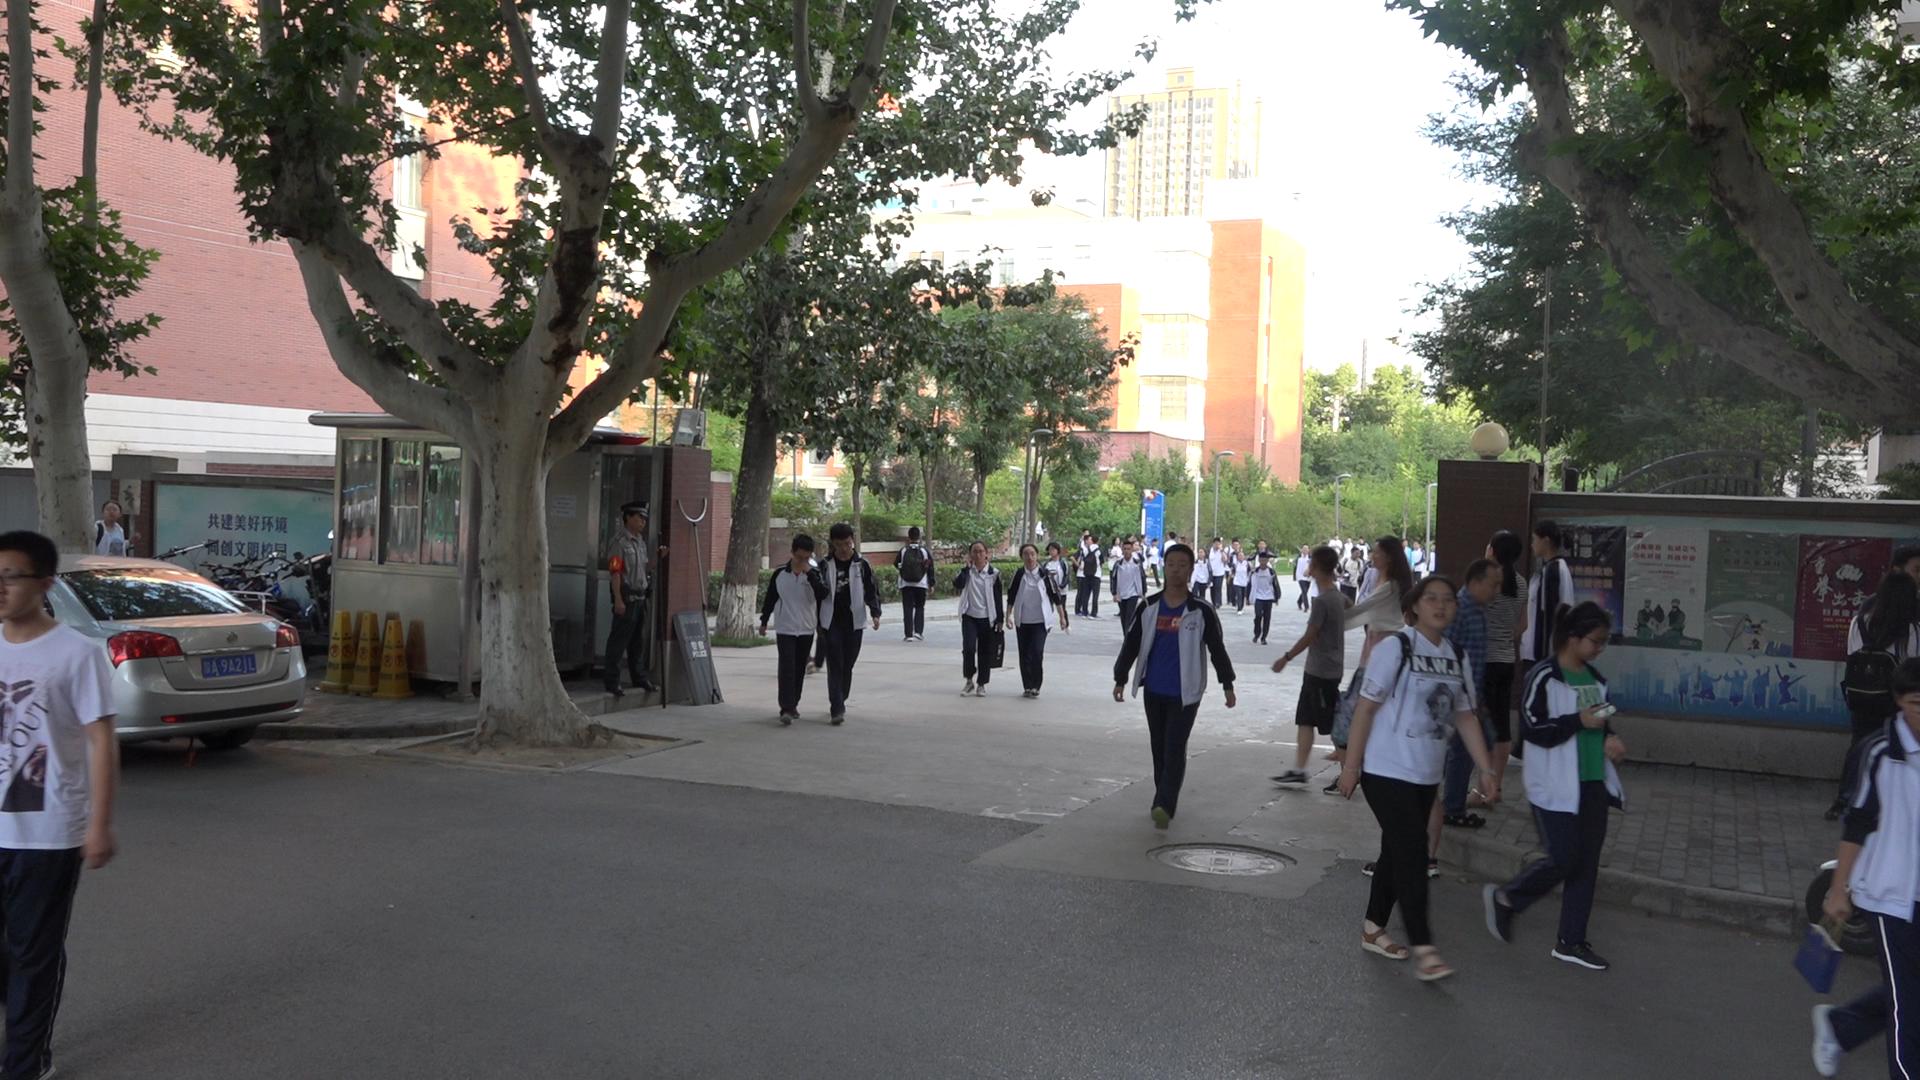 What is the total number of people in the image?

45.